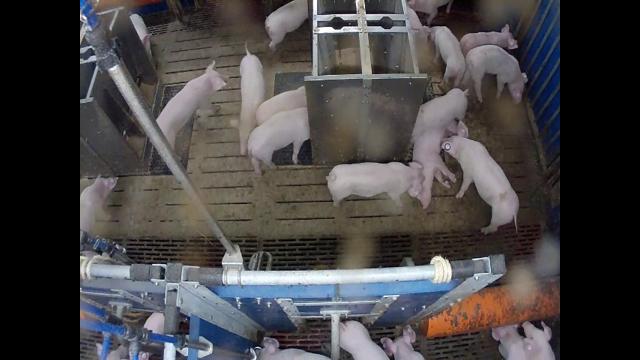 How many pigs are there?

23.